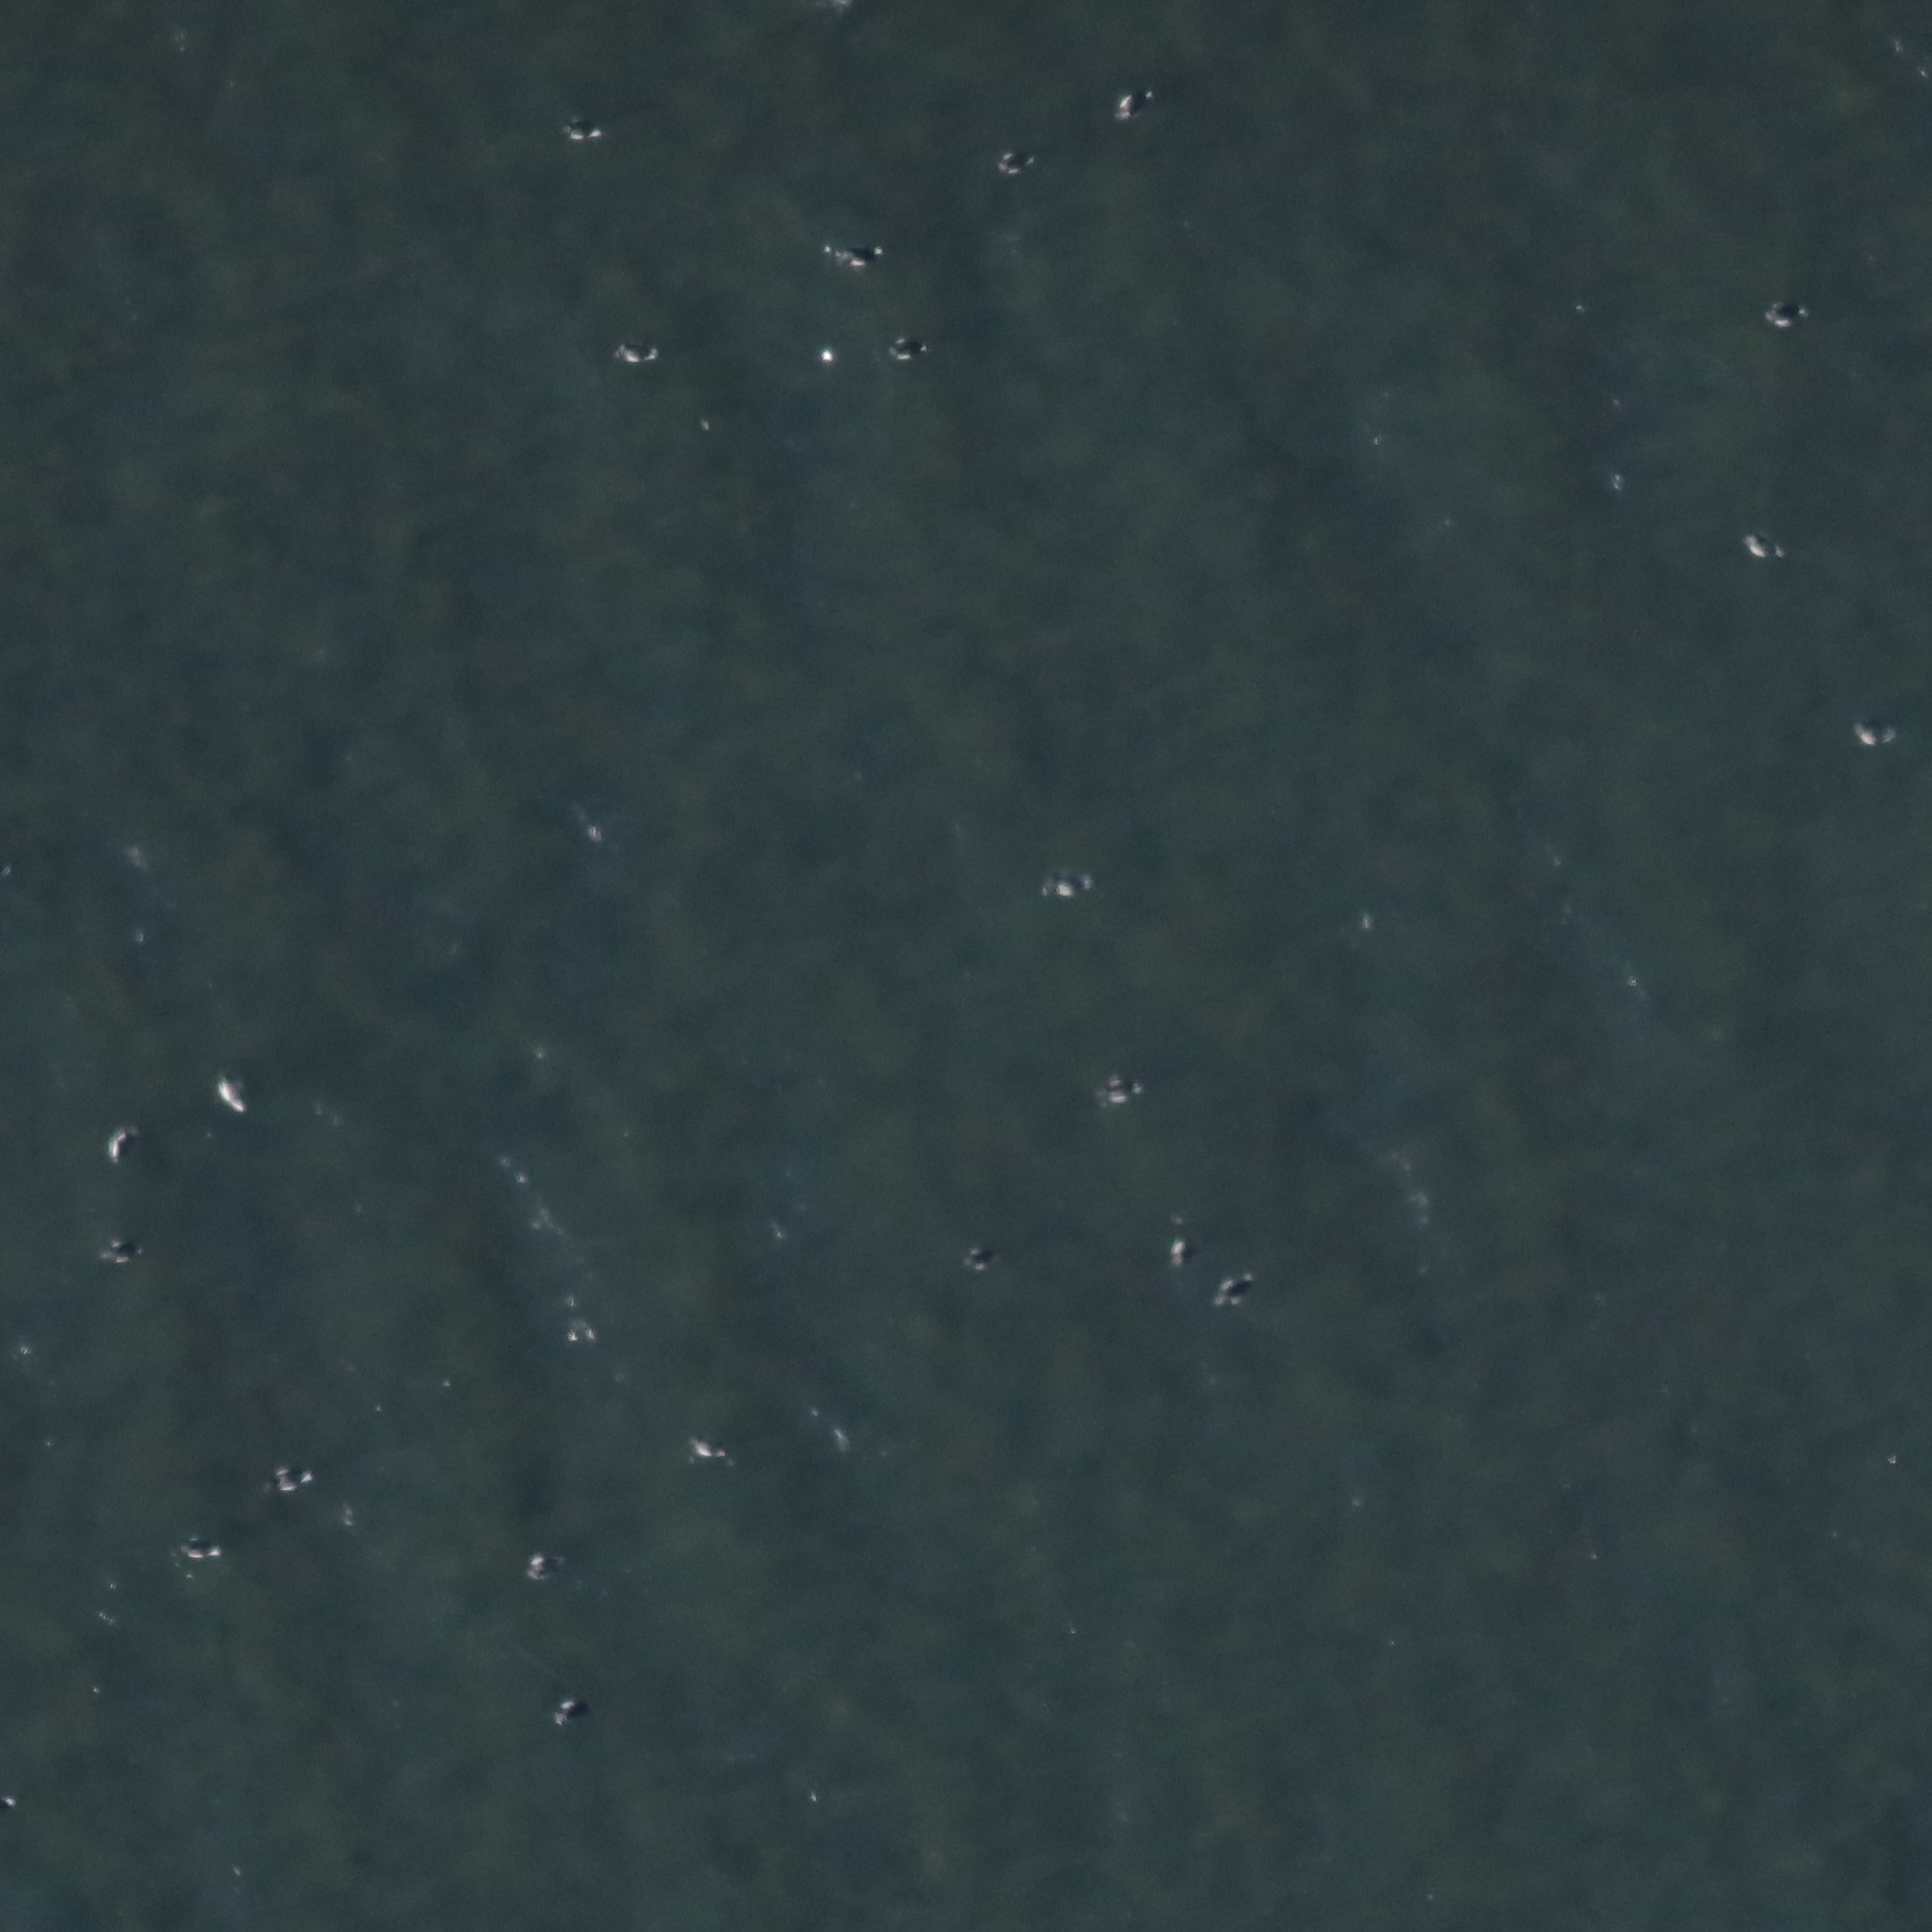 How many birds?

22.